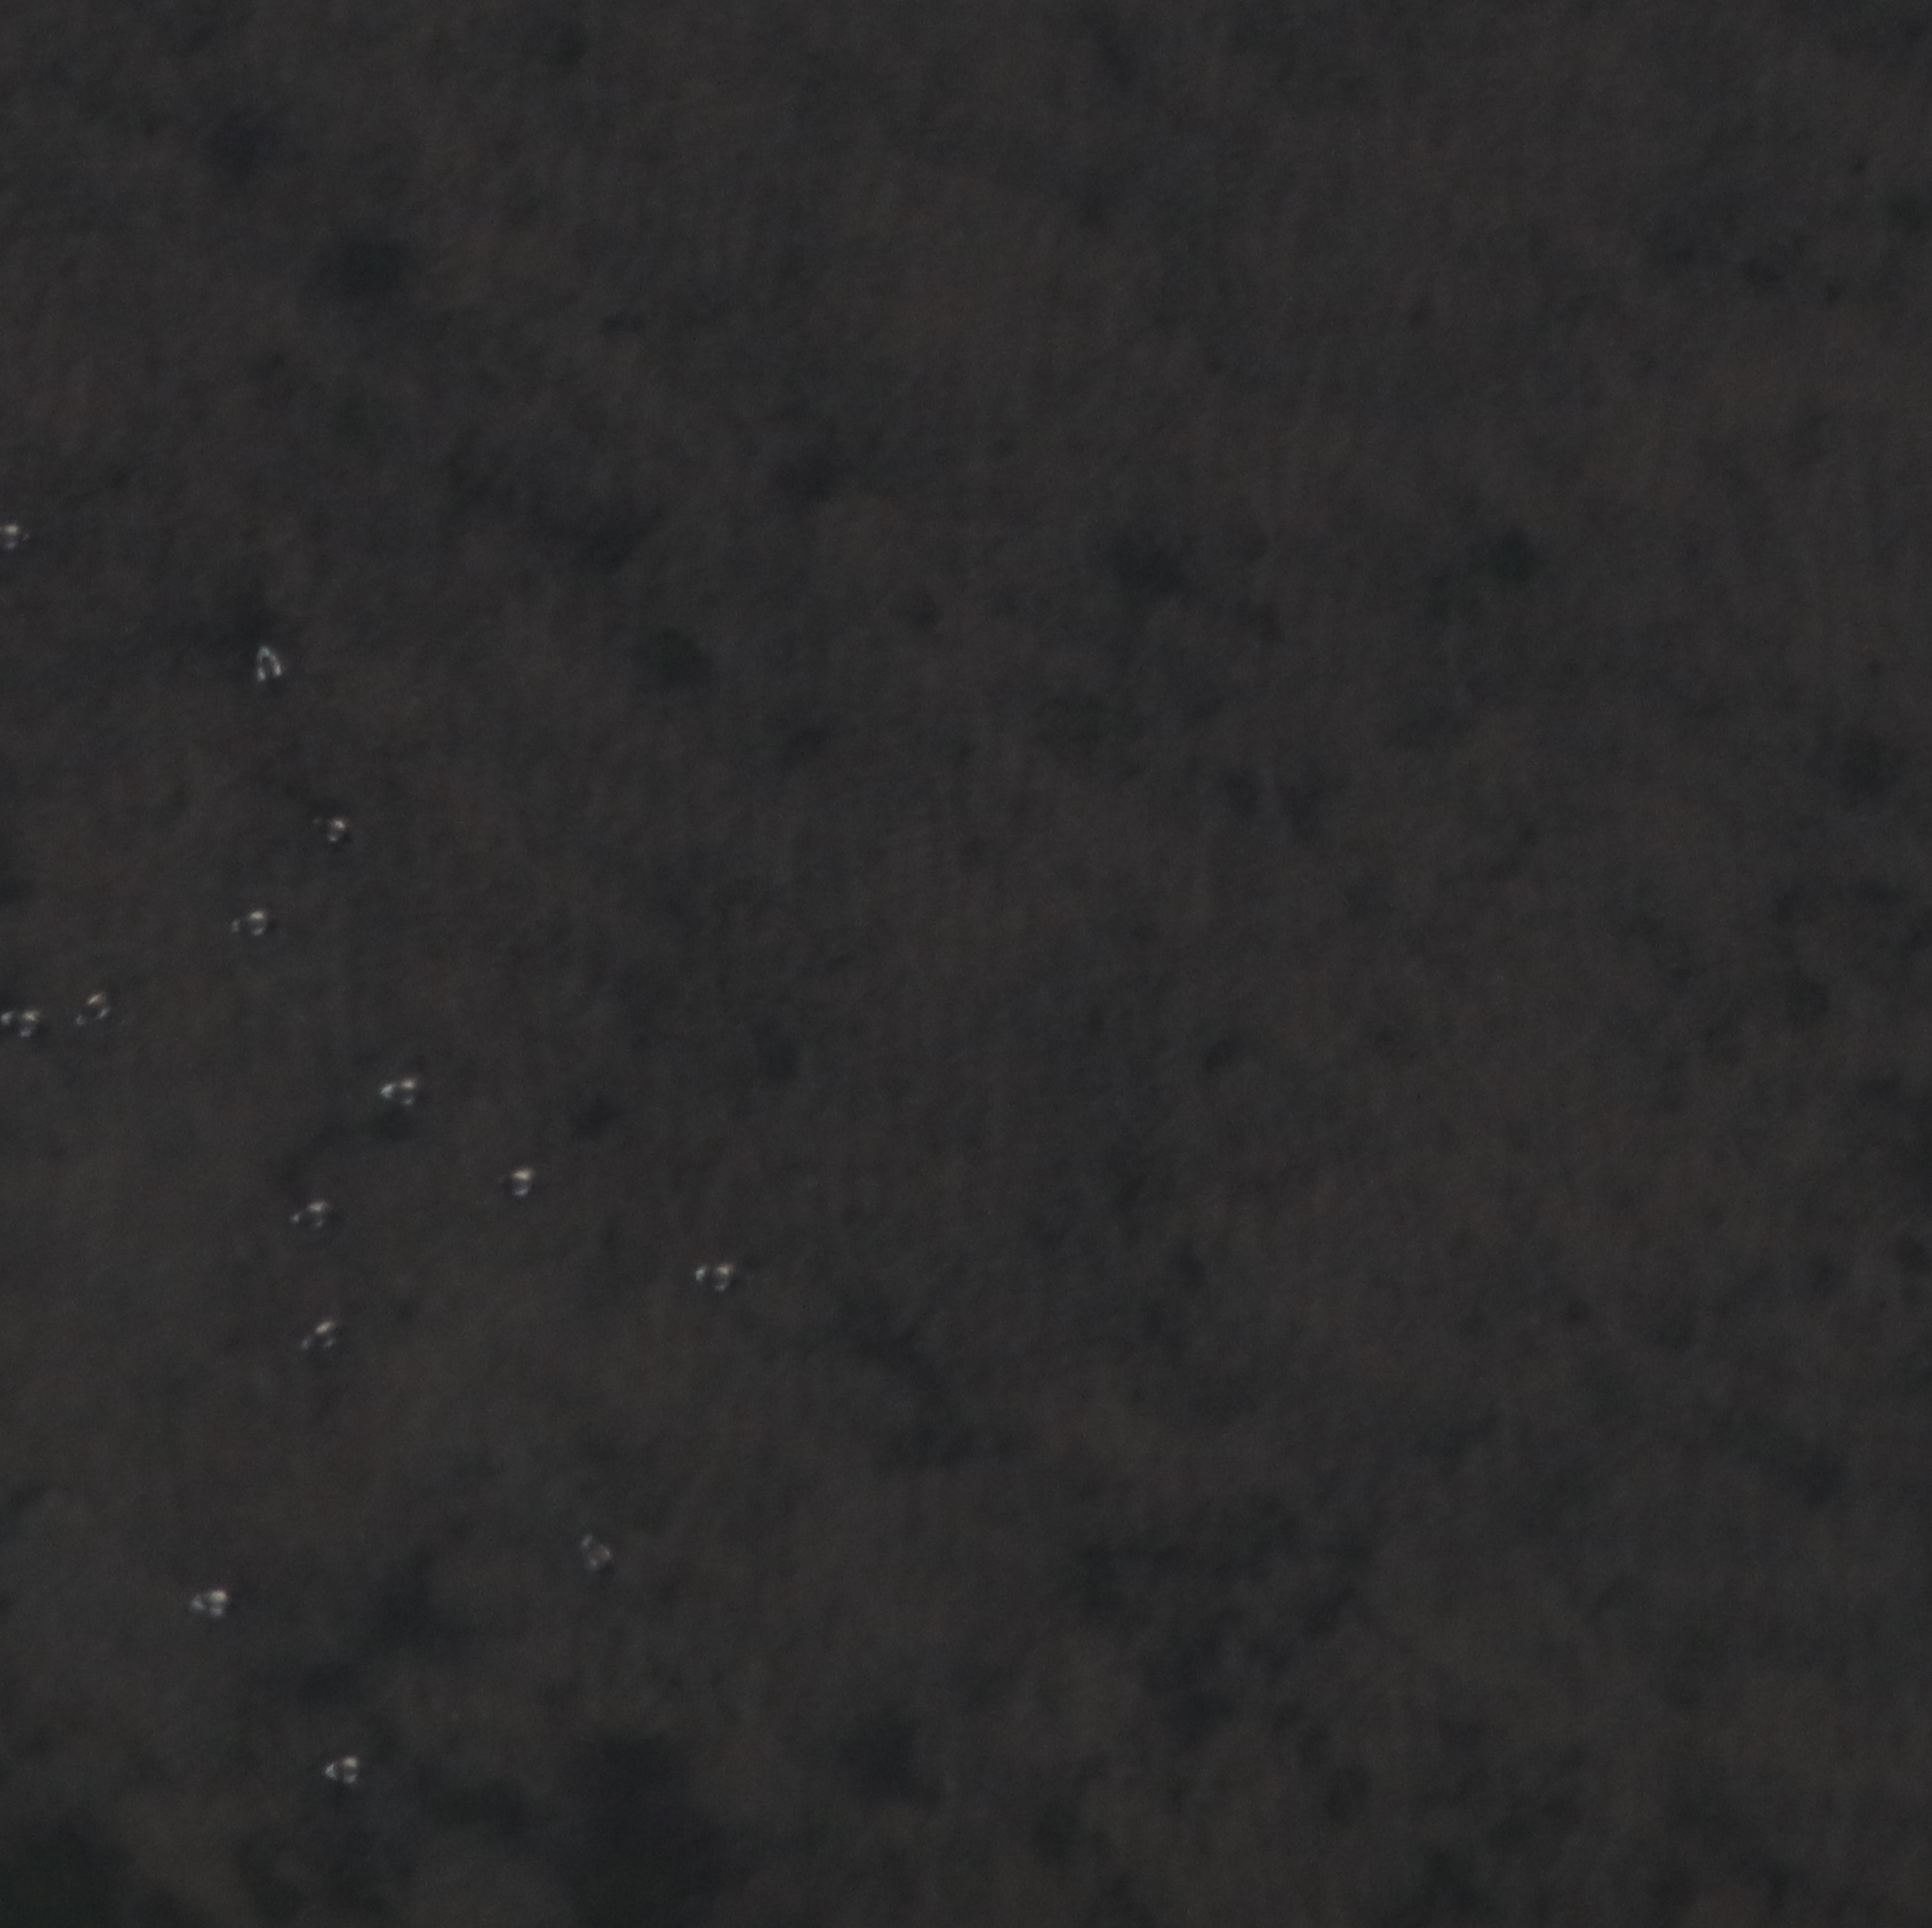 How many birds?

14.